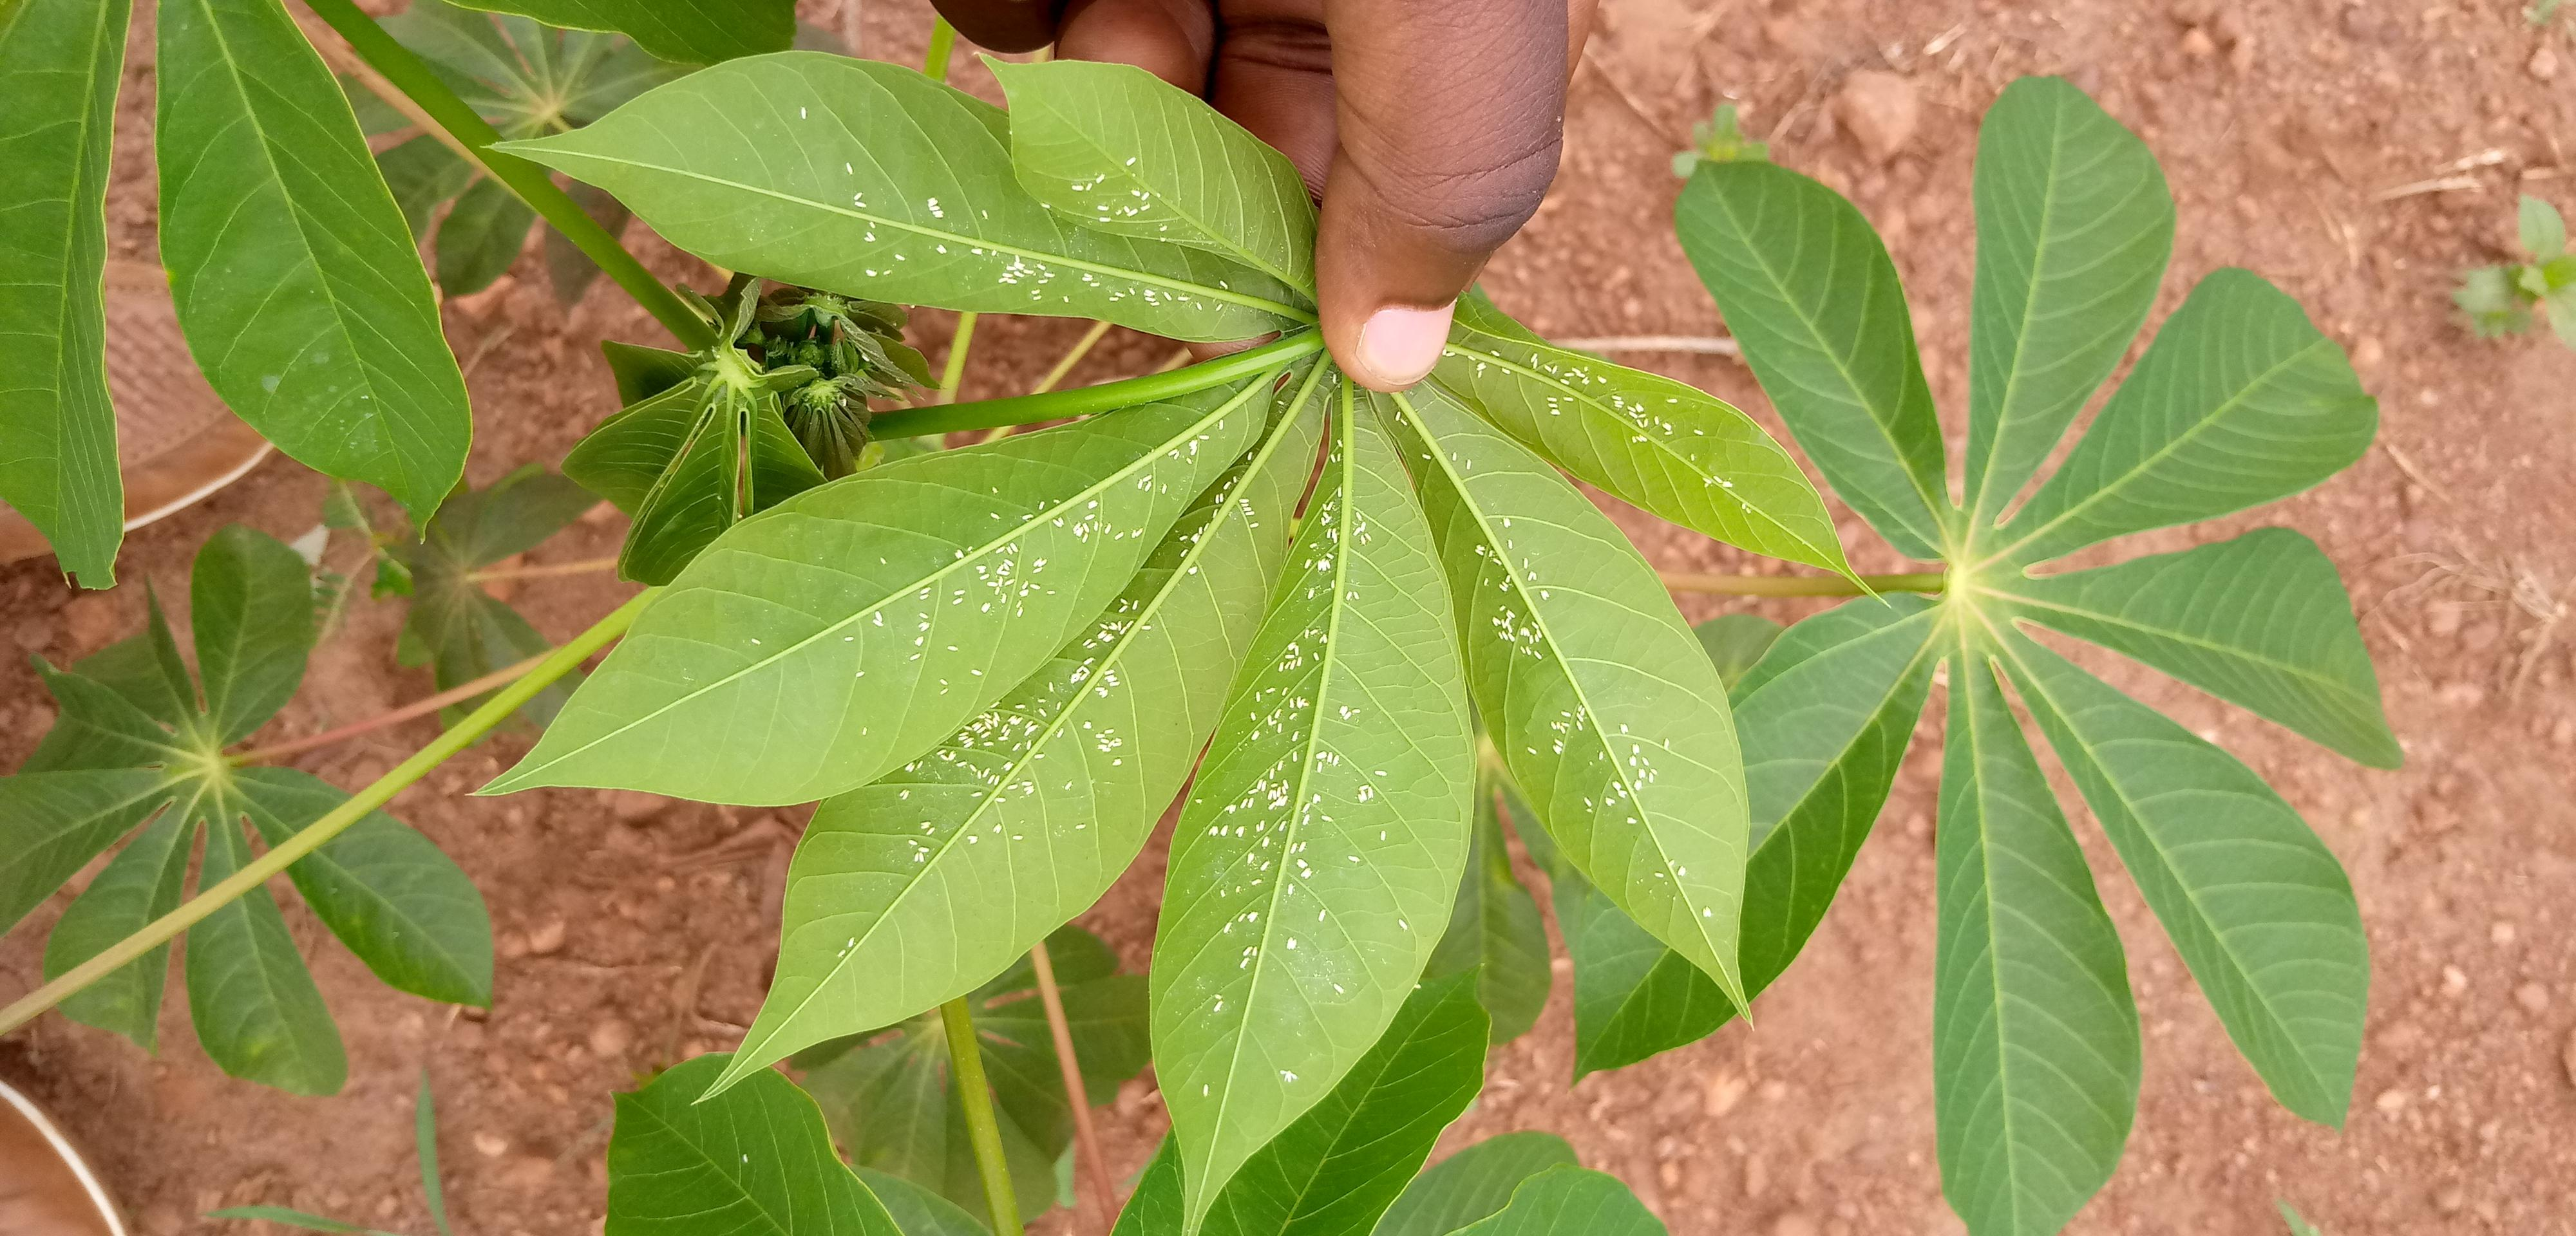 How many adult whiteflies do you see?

539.